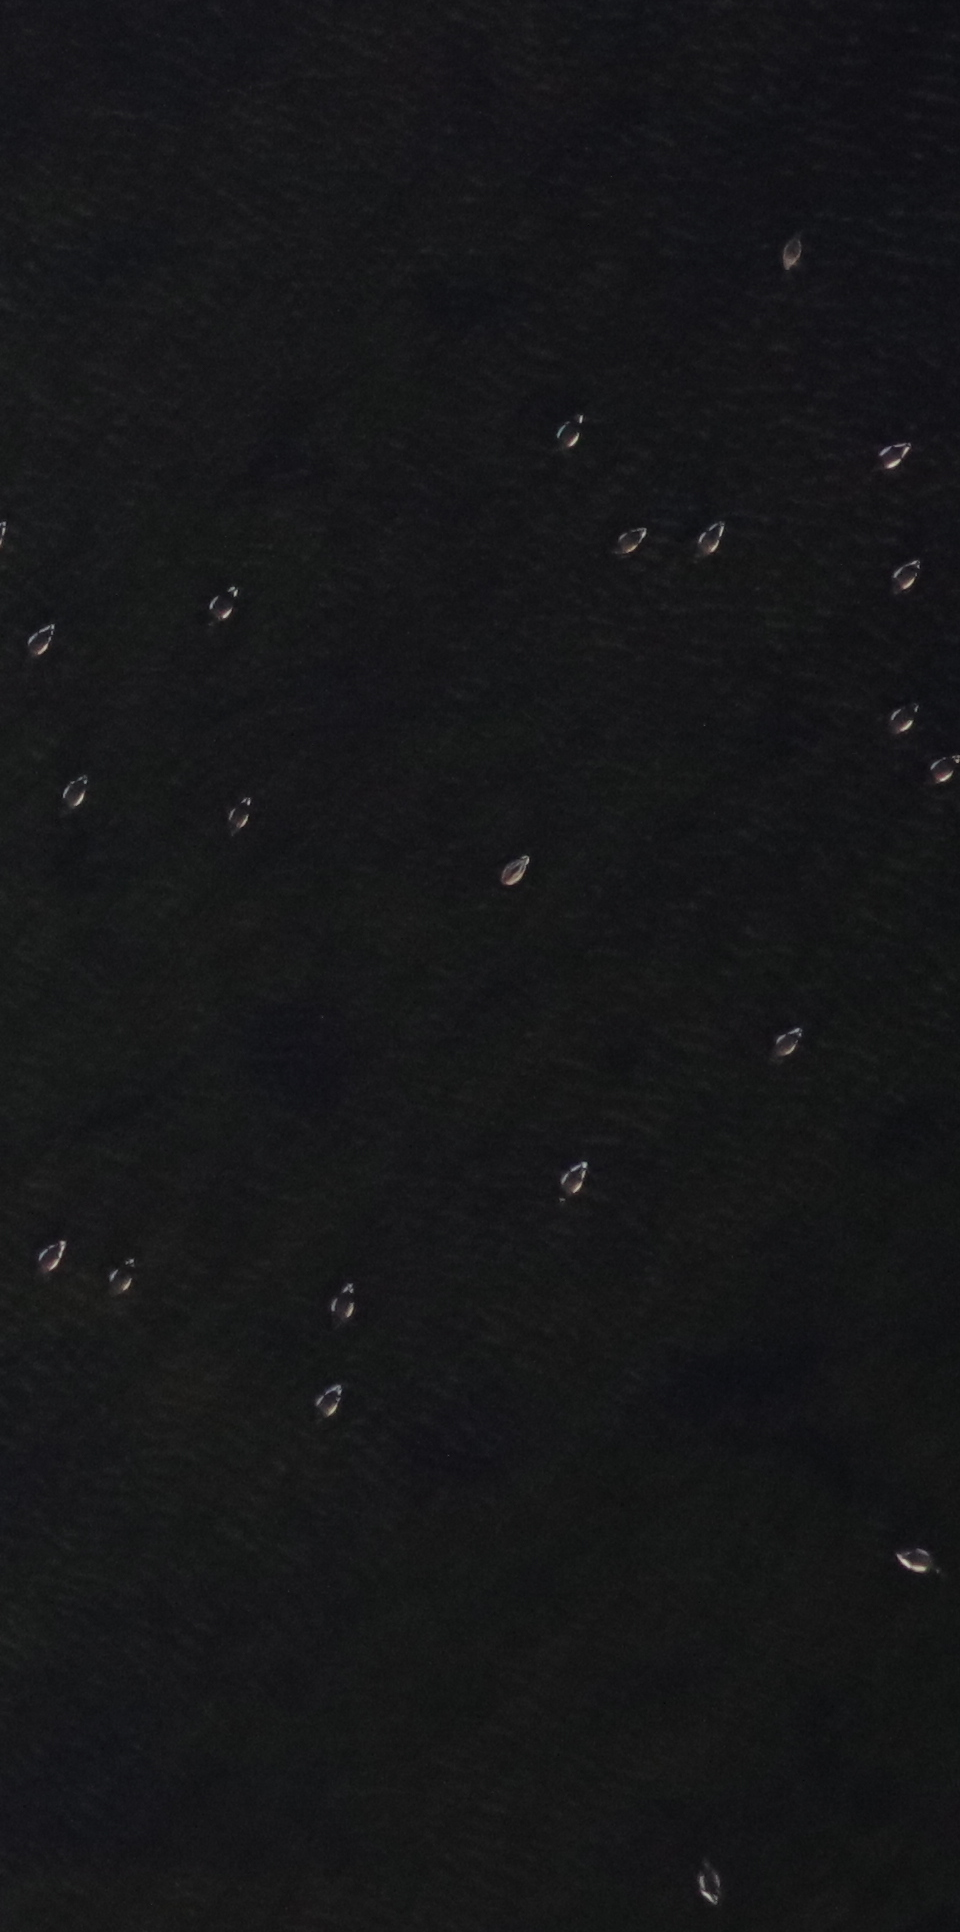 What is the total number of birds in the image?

21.